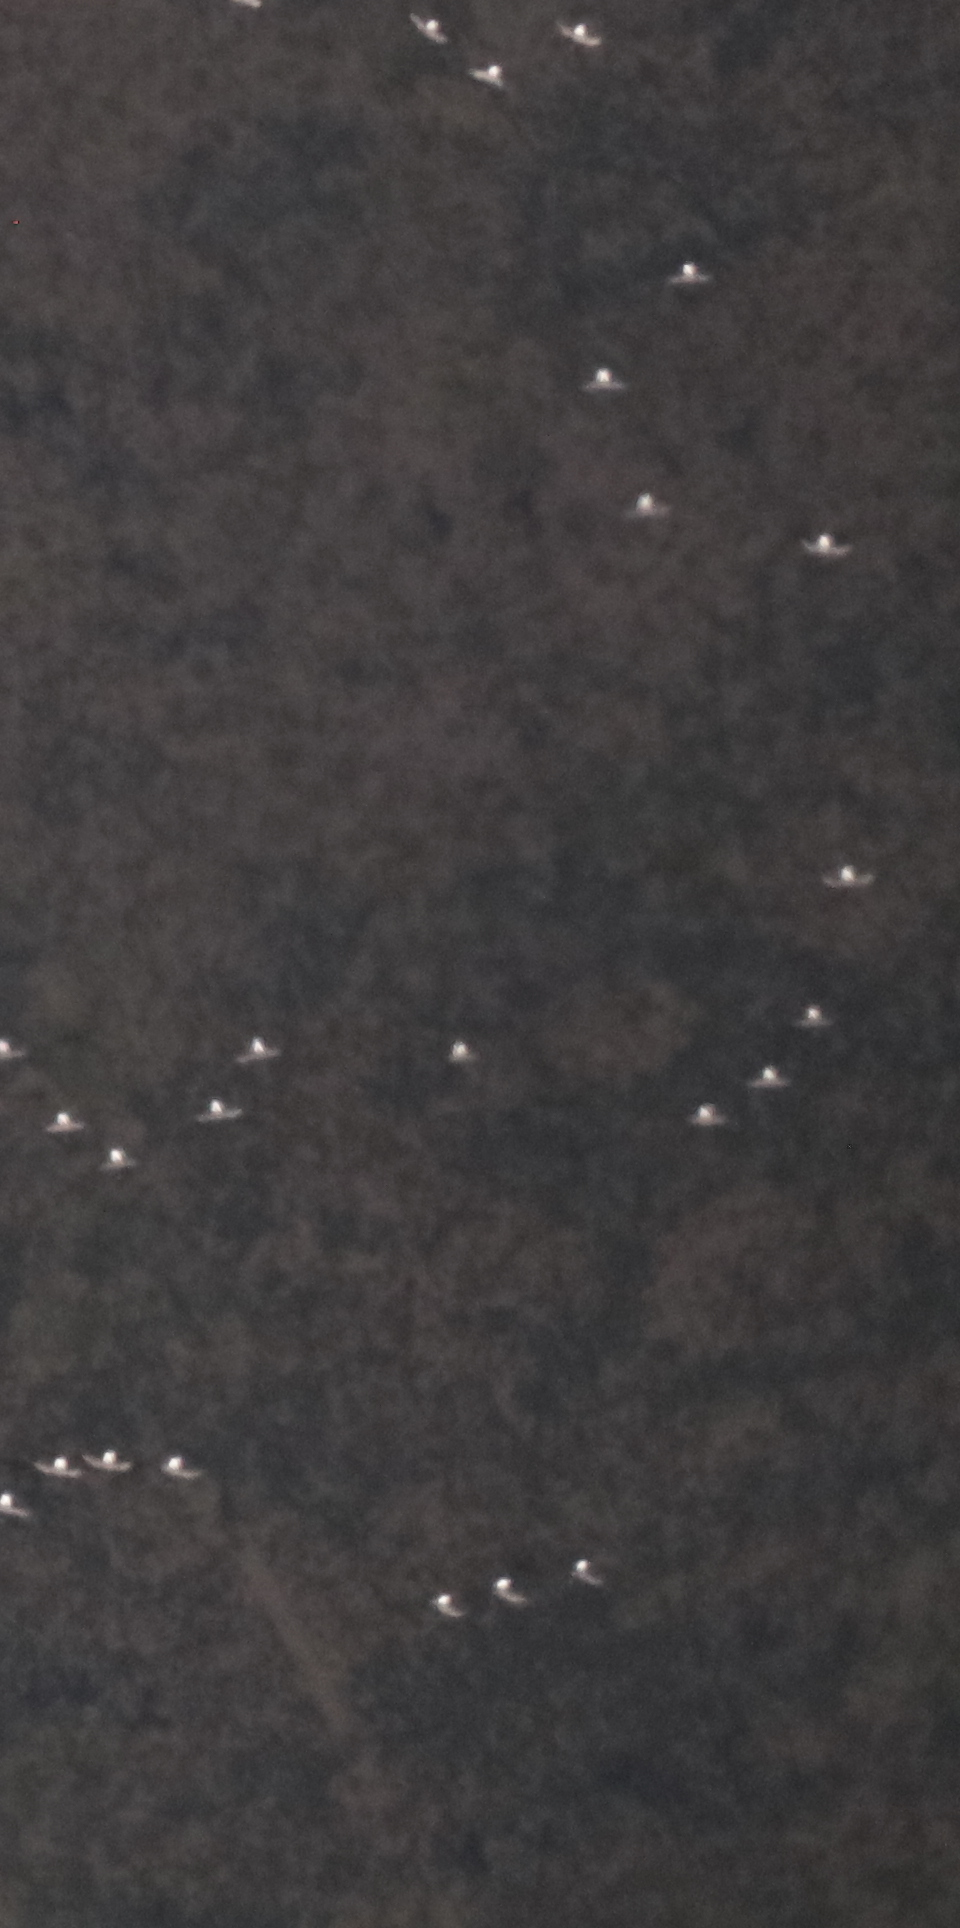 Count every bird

24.